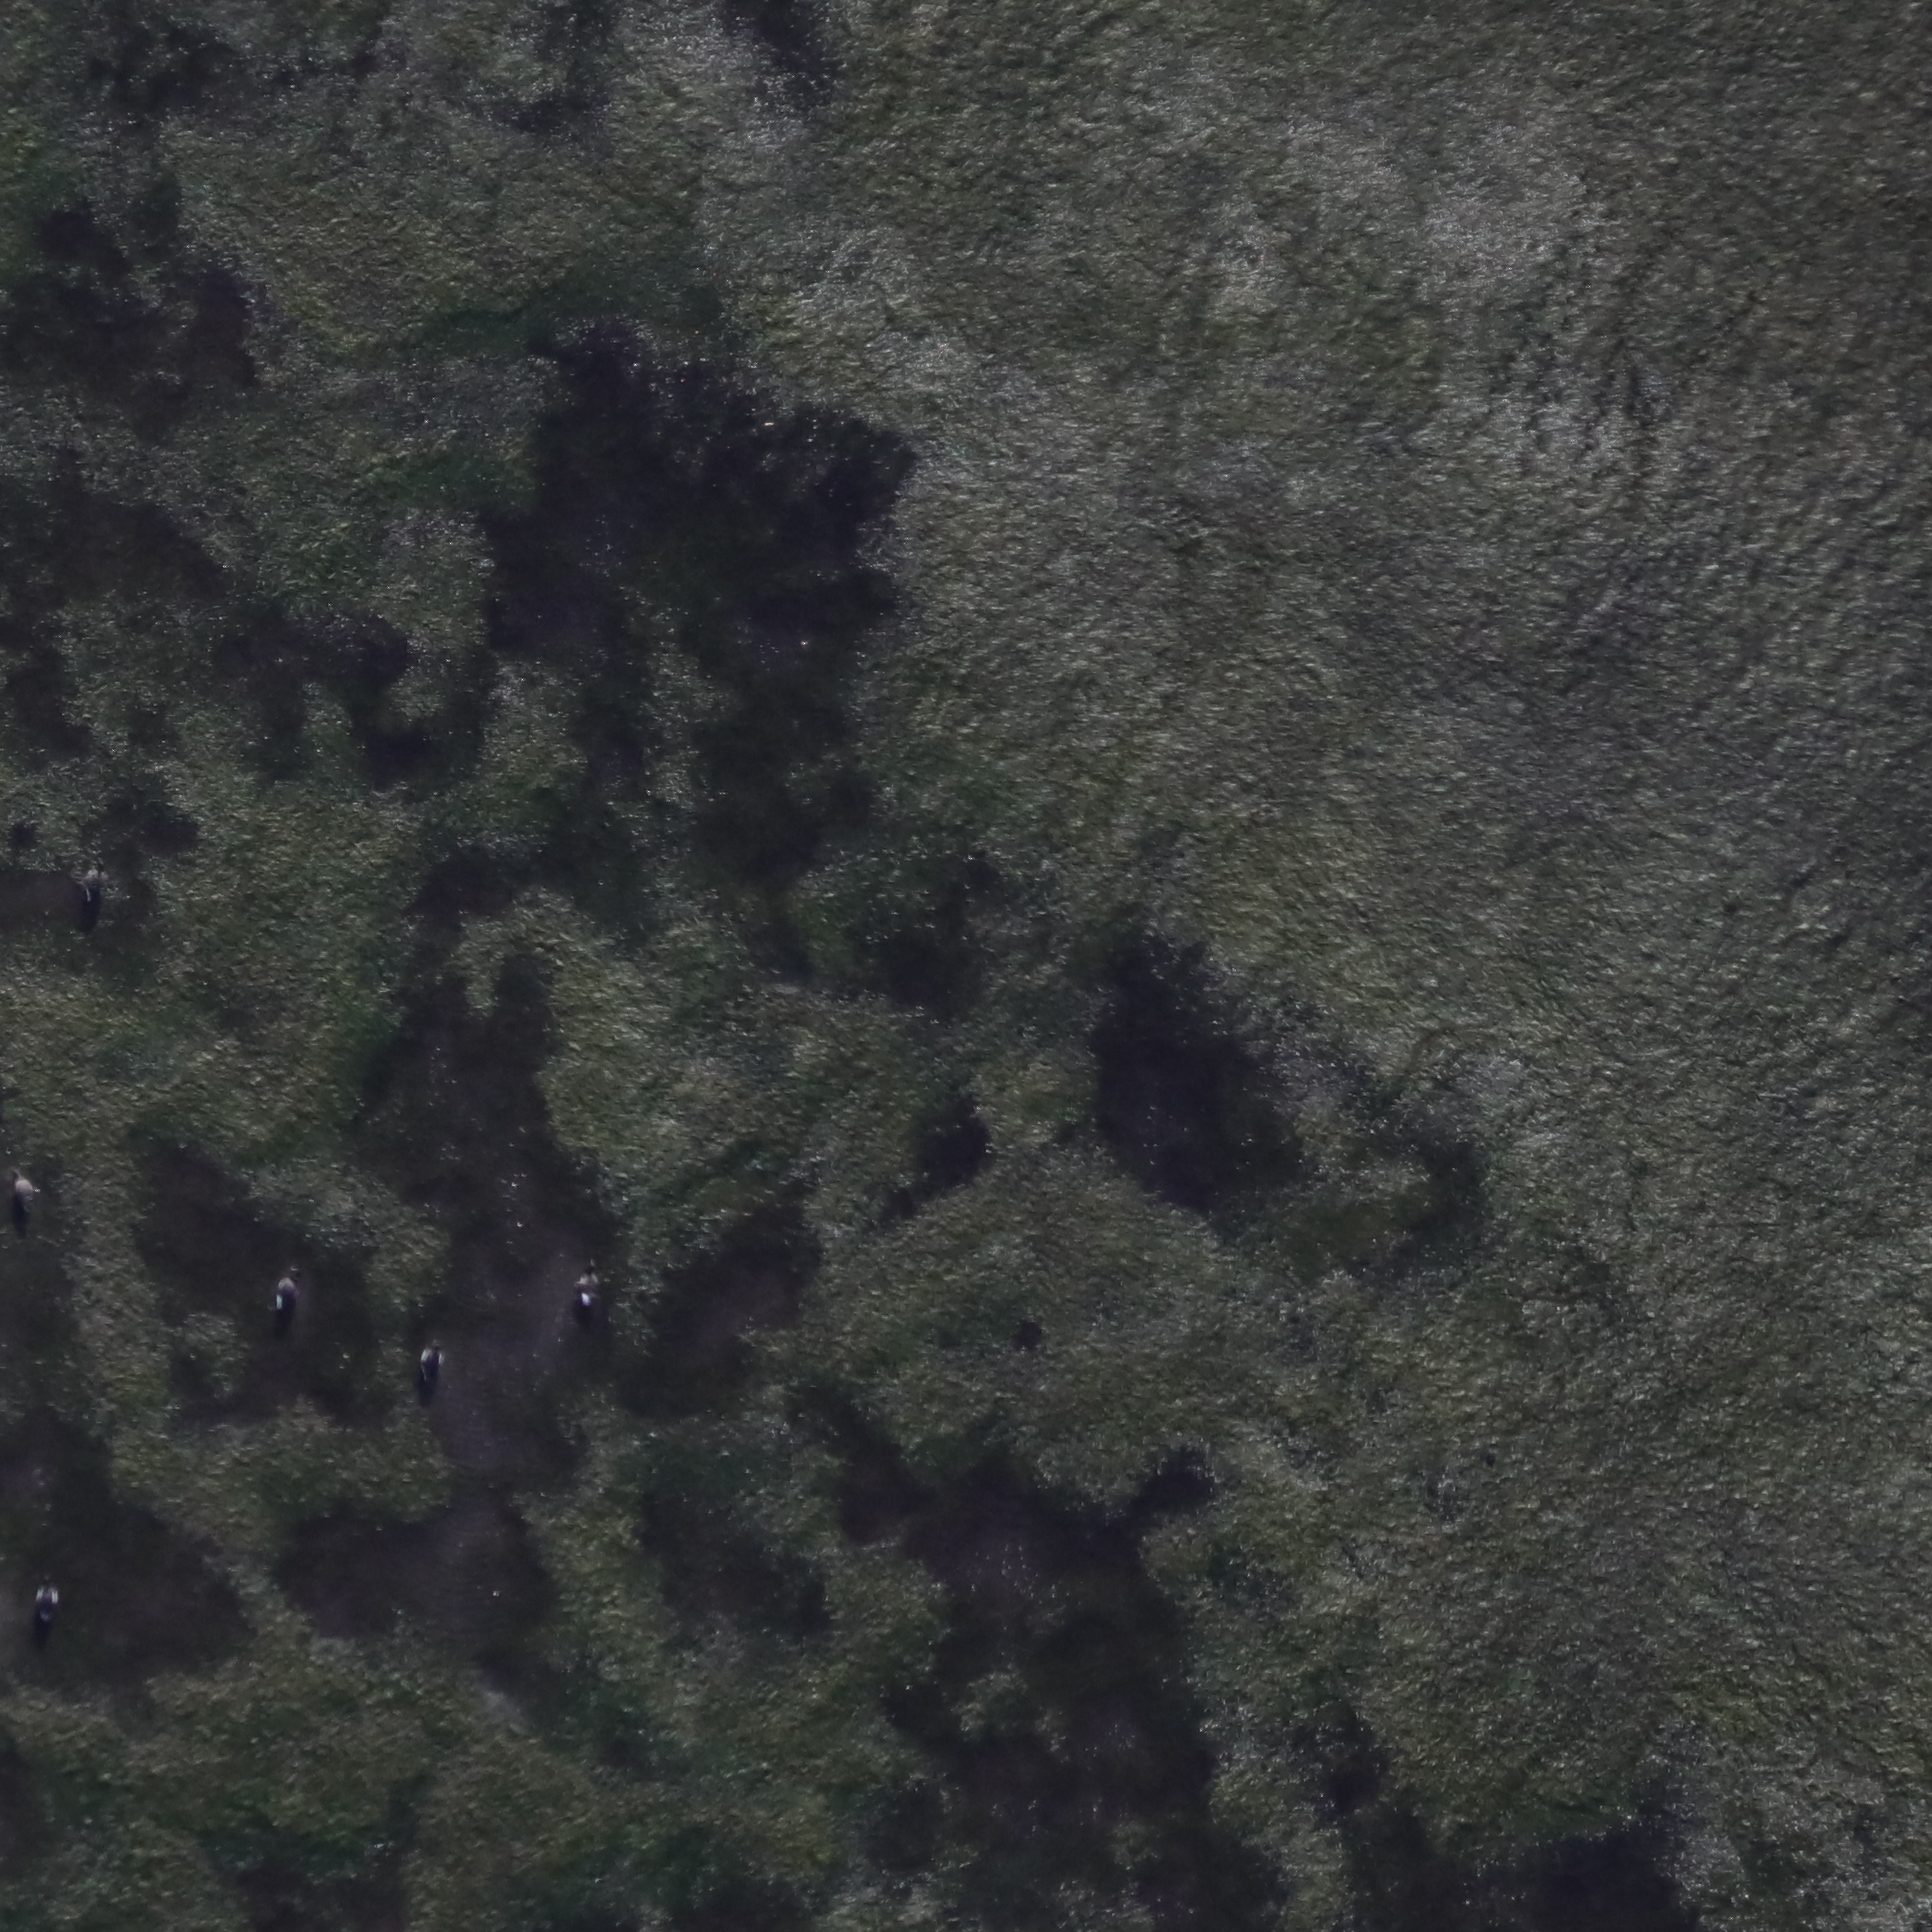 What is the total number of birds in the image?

6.